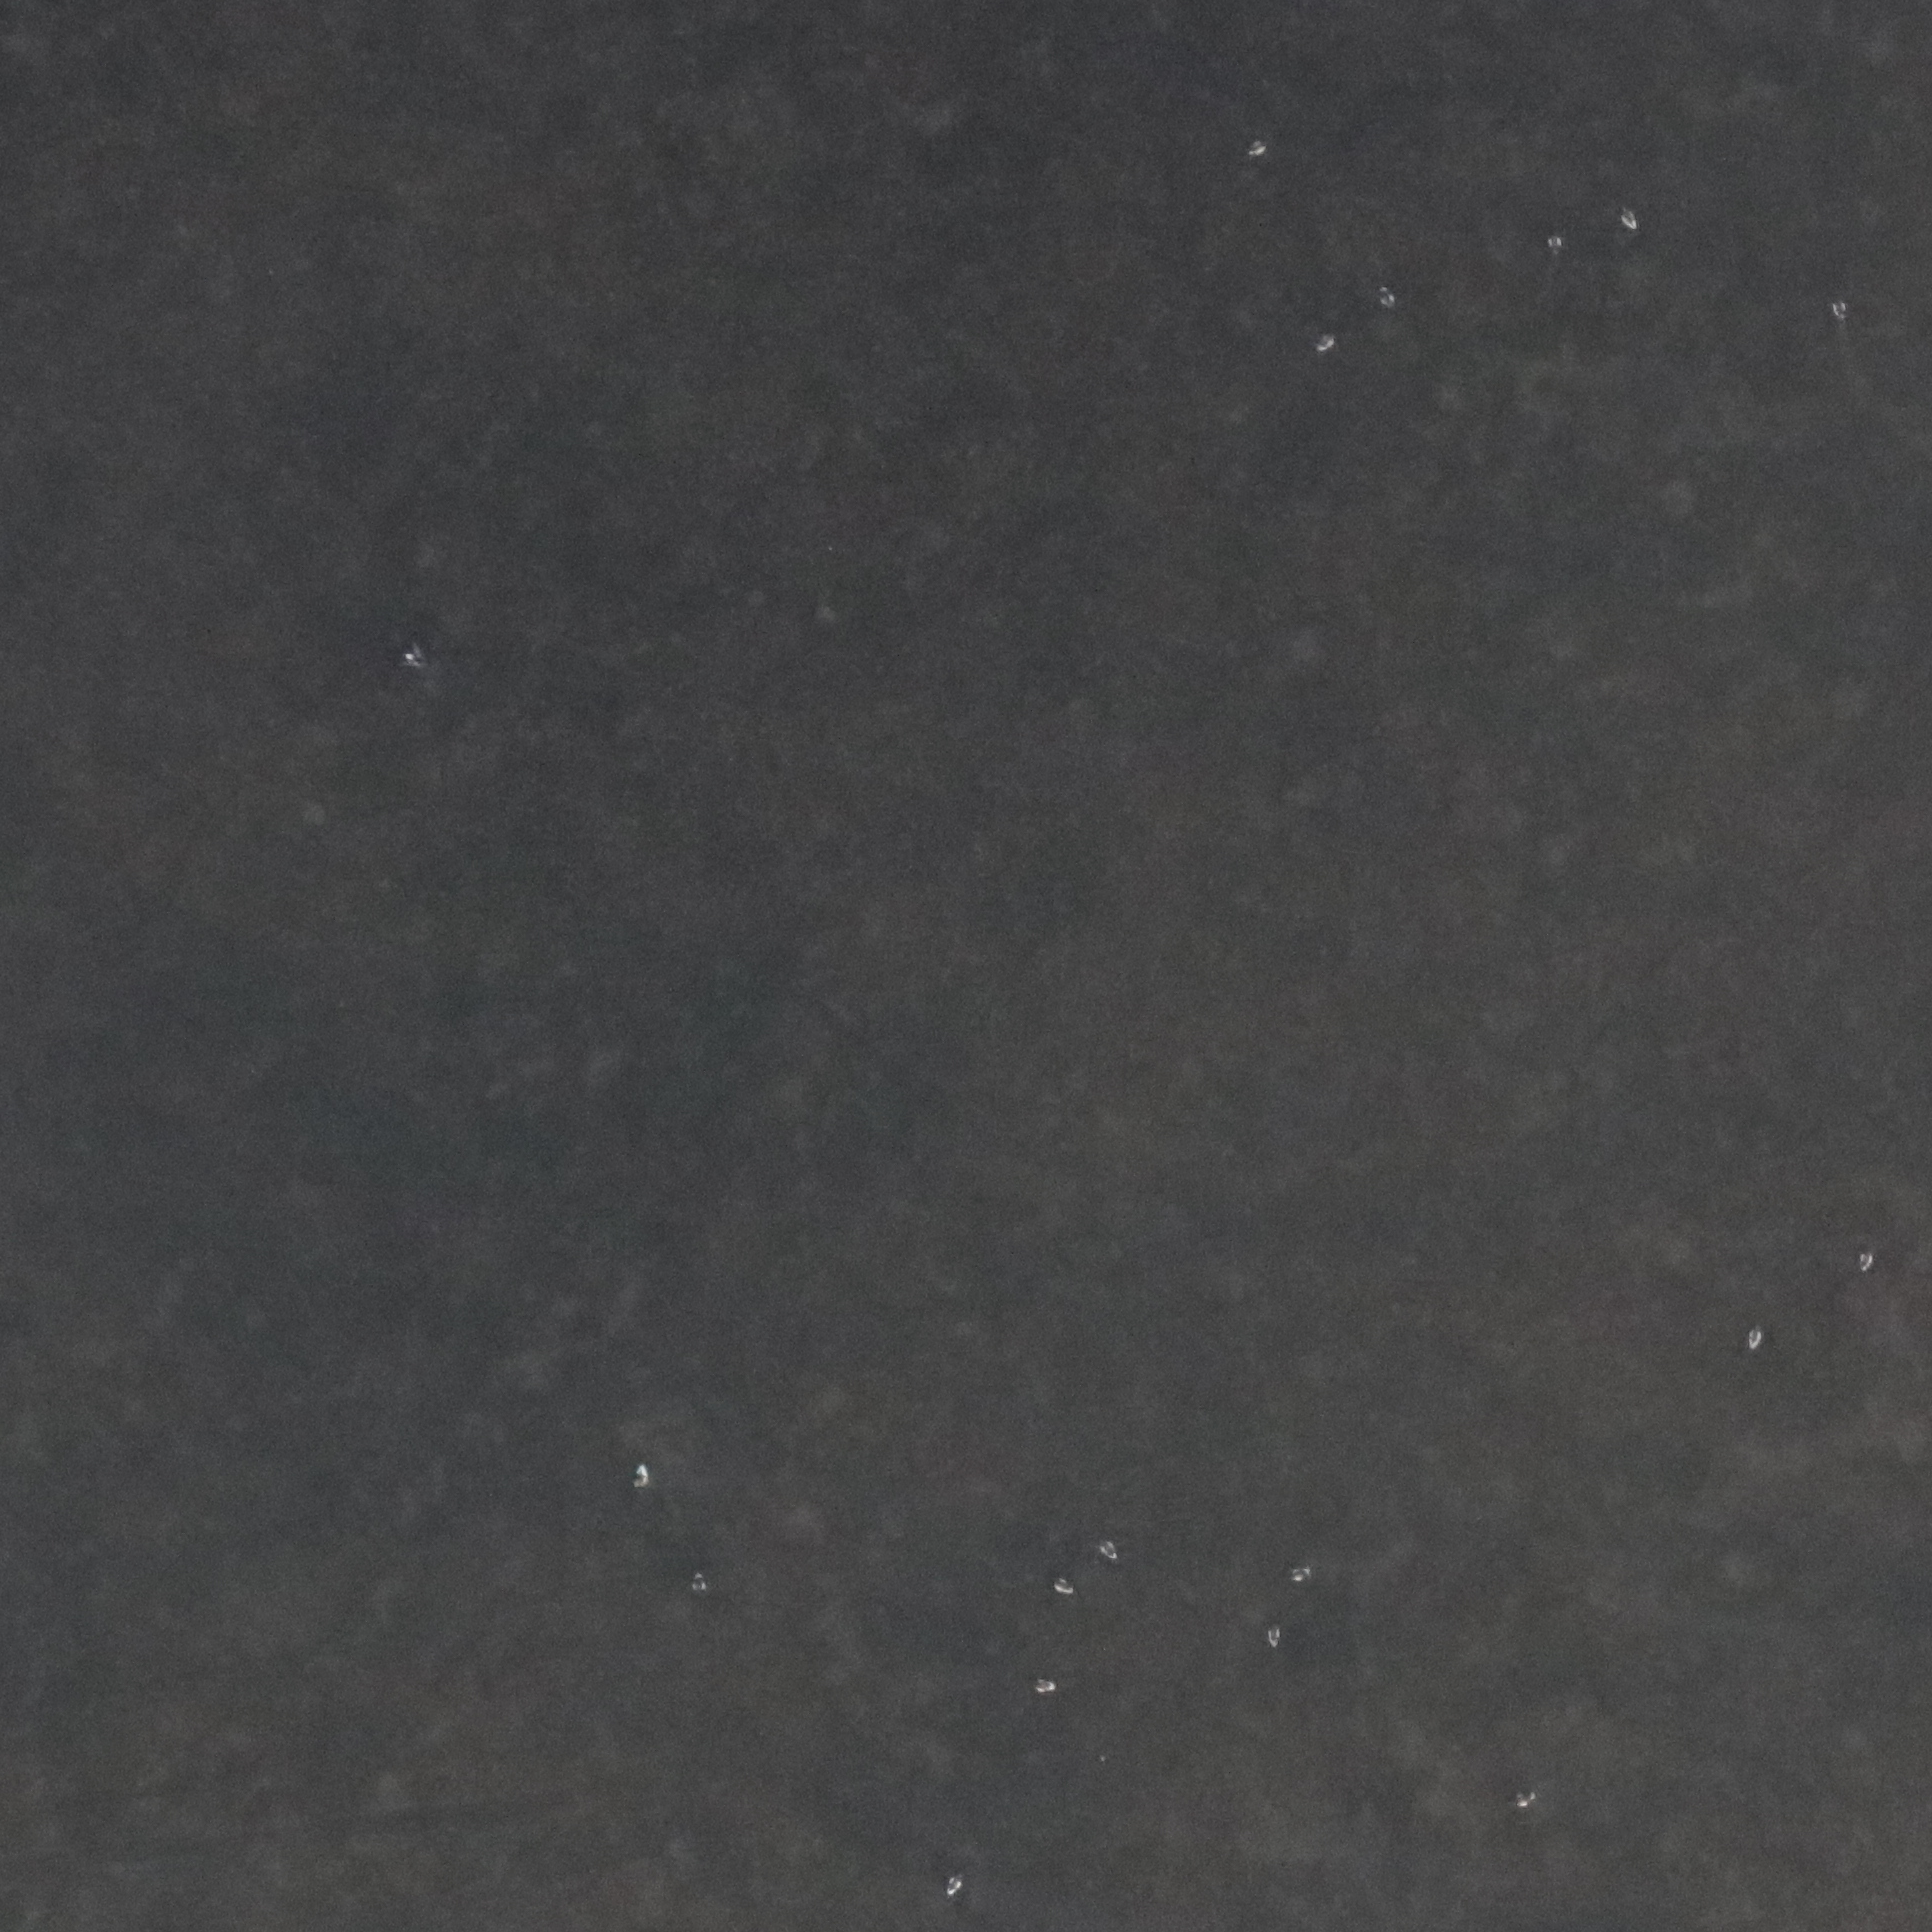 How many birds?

18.